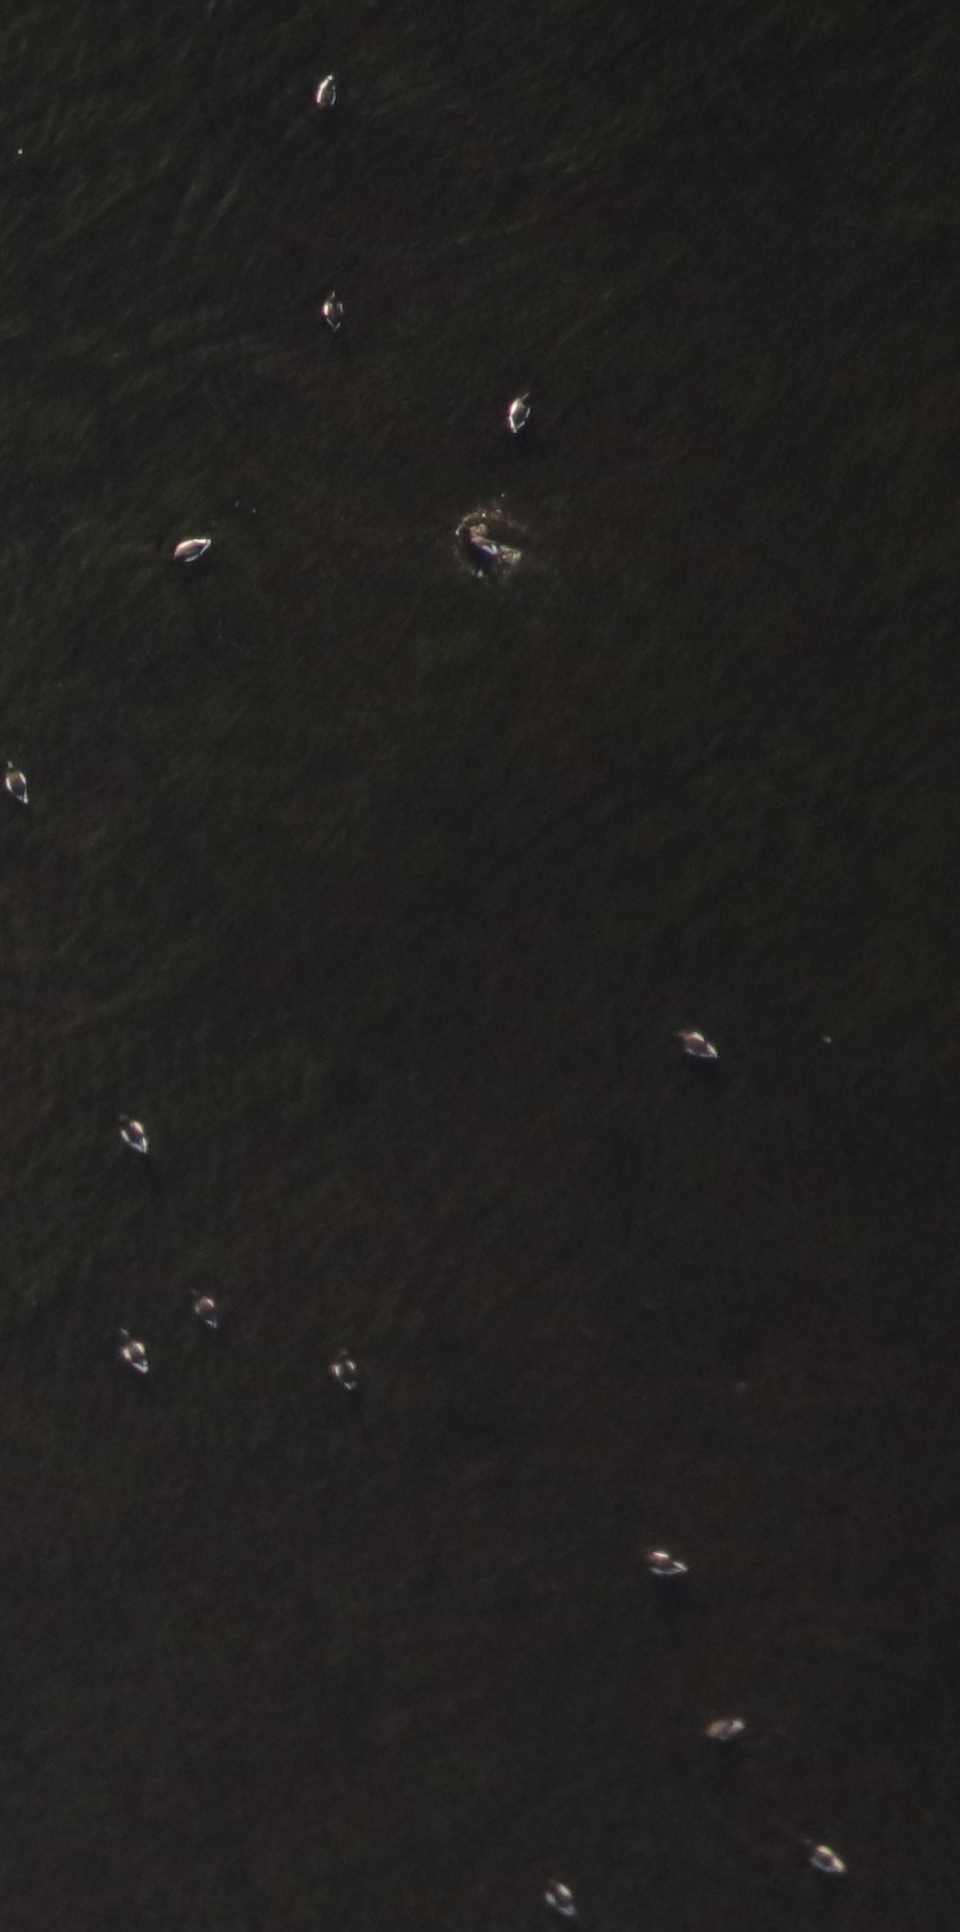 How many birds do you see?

15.